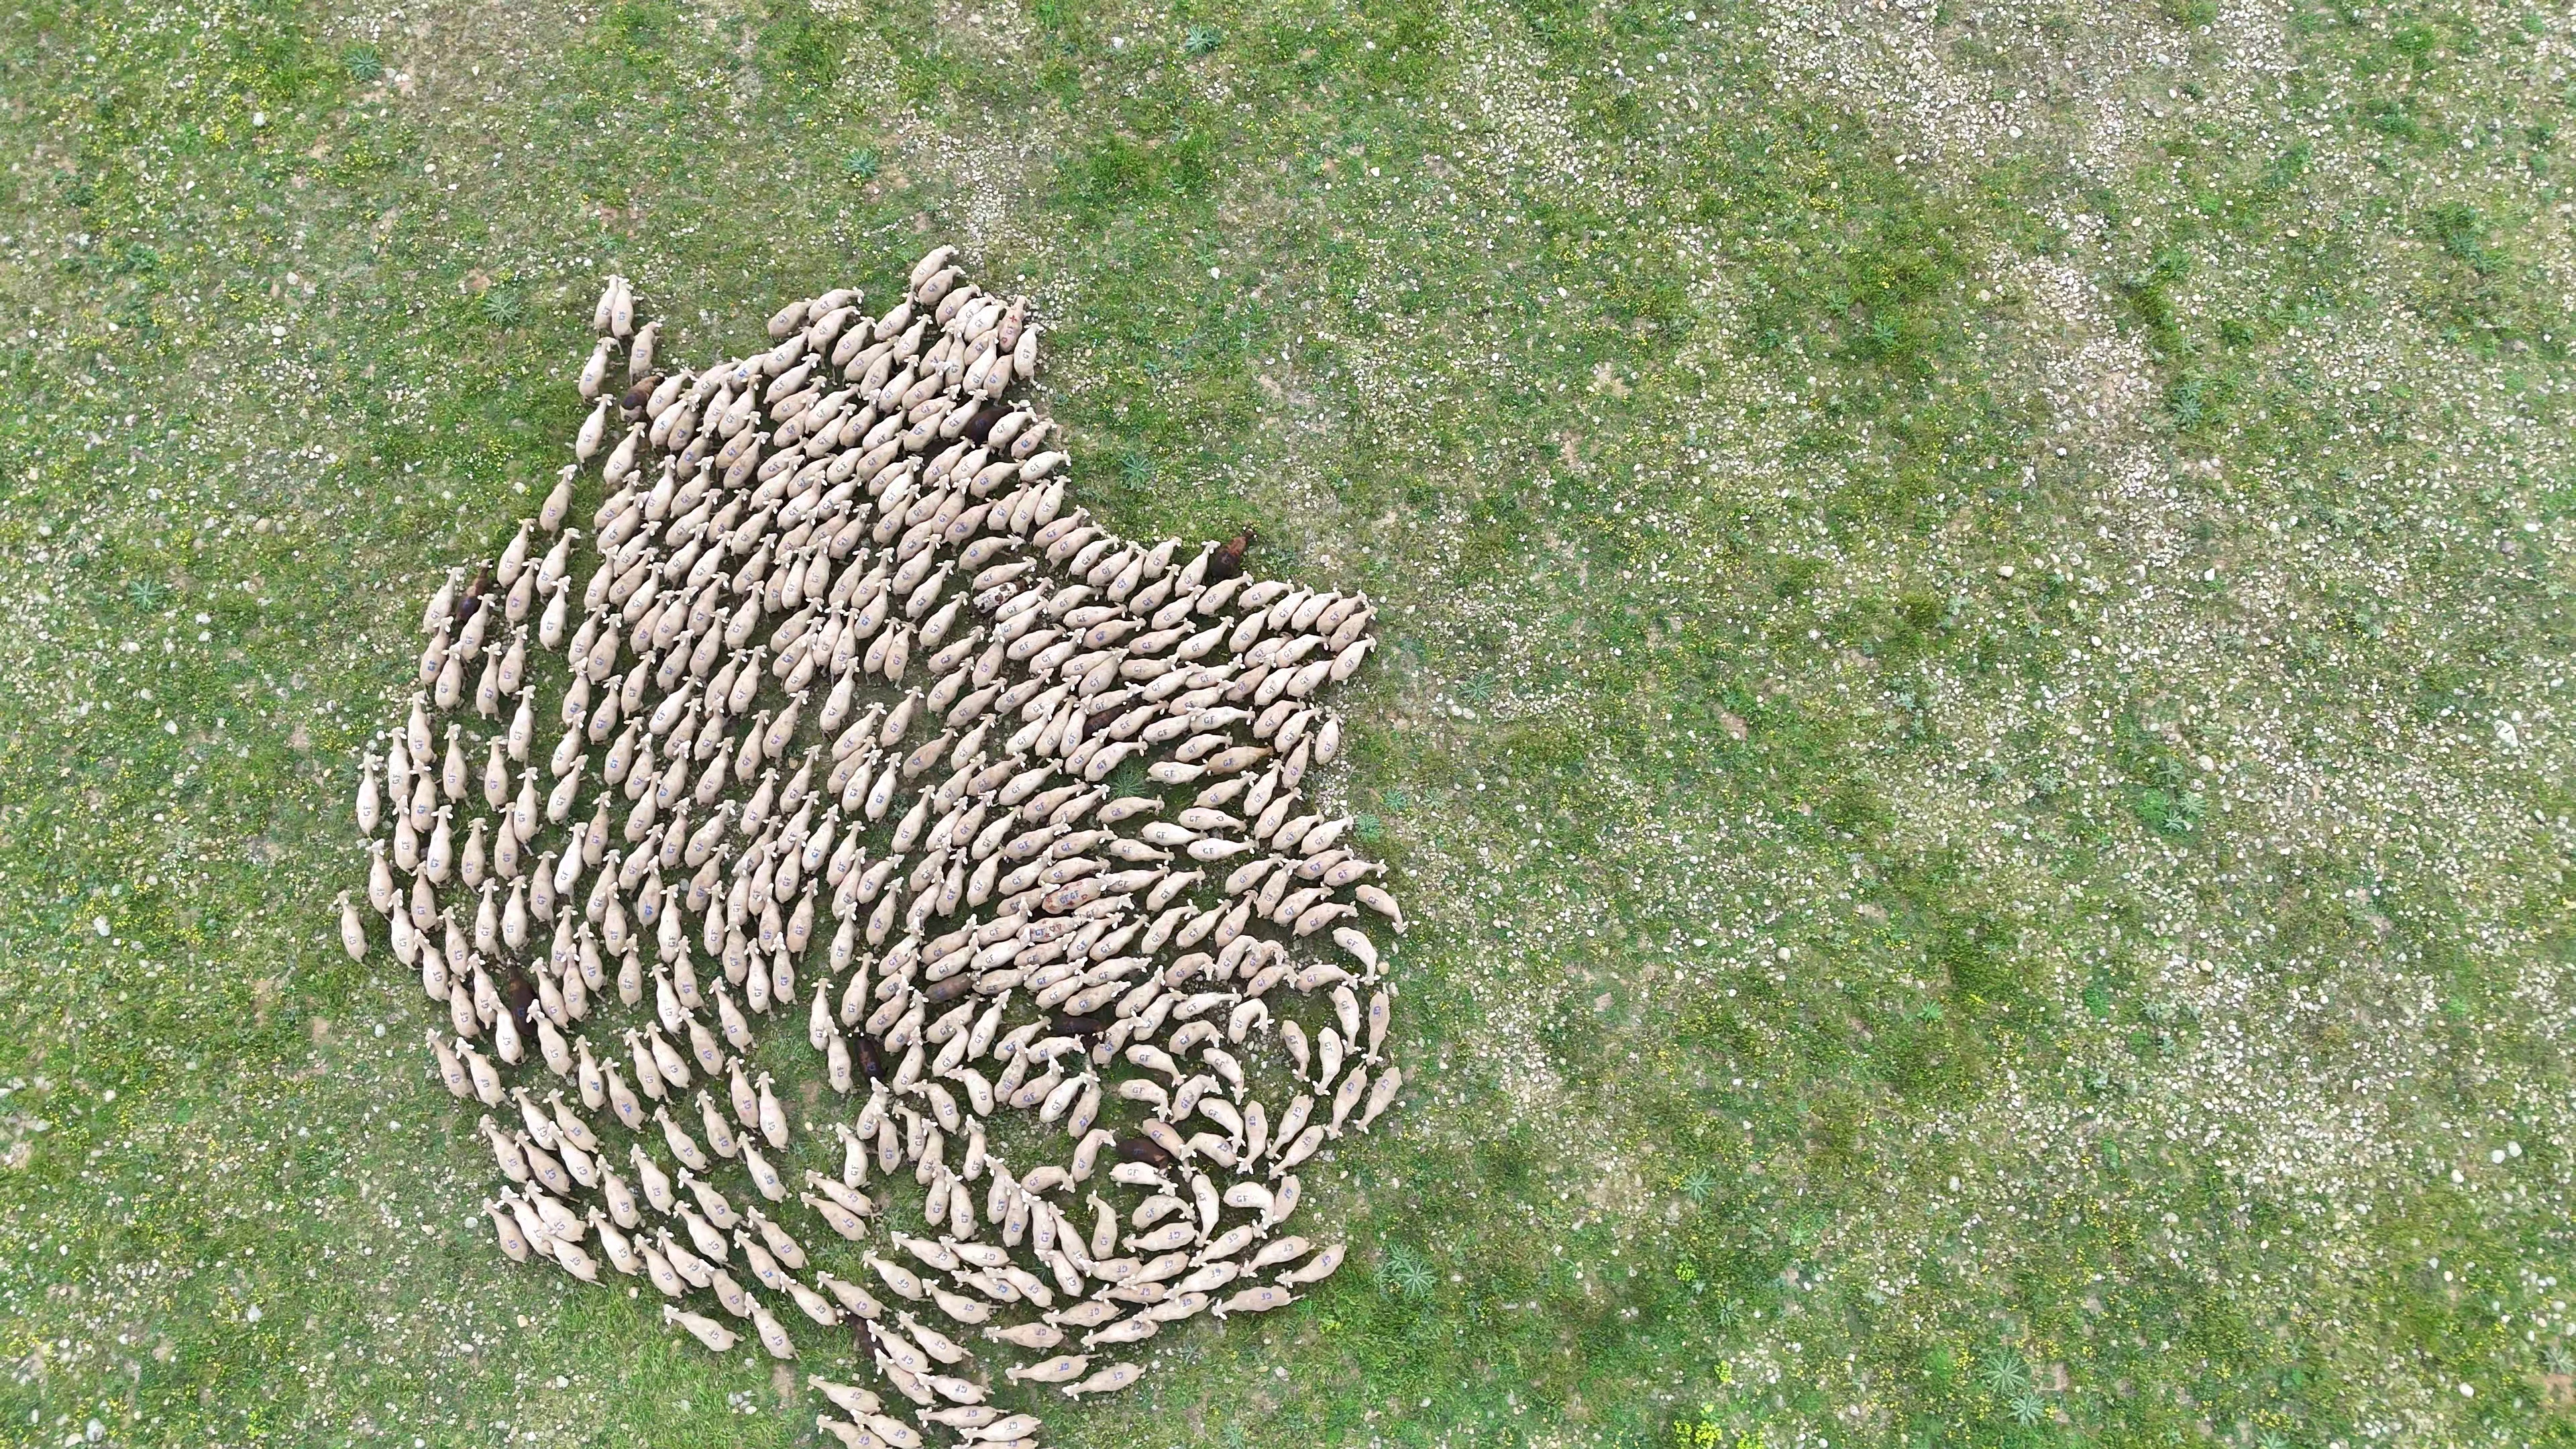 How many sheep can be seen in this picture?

475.